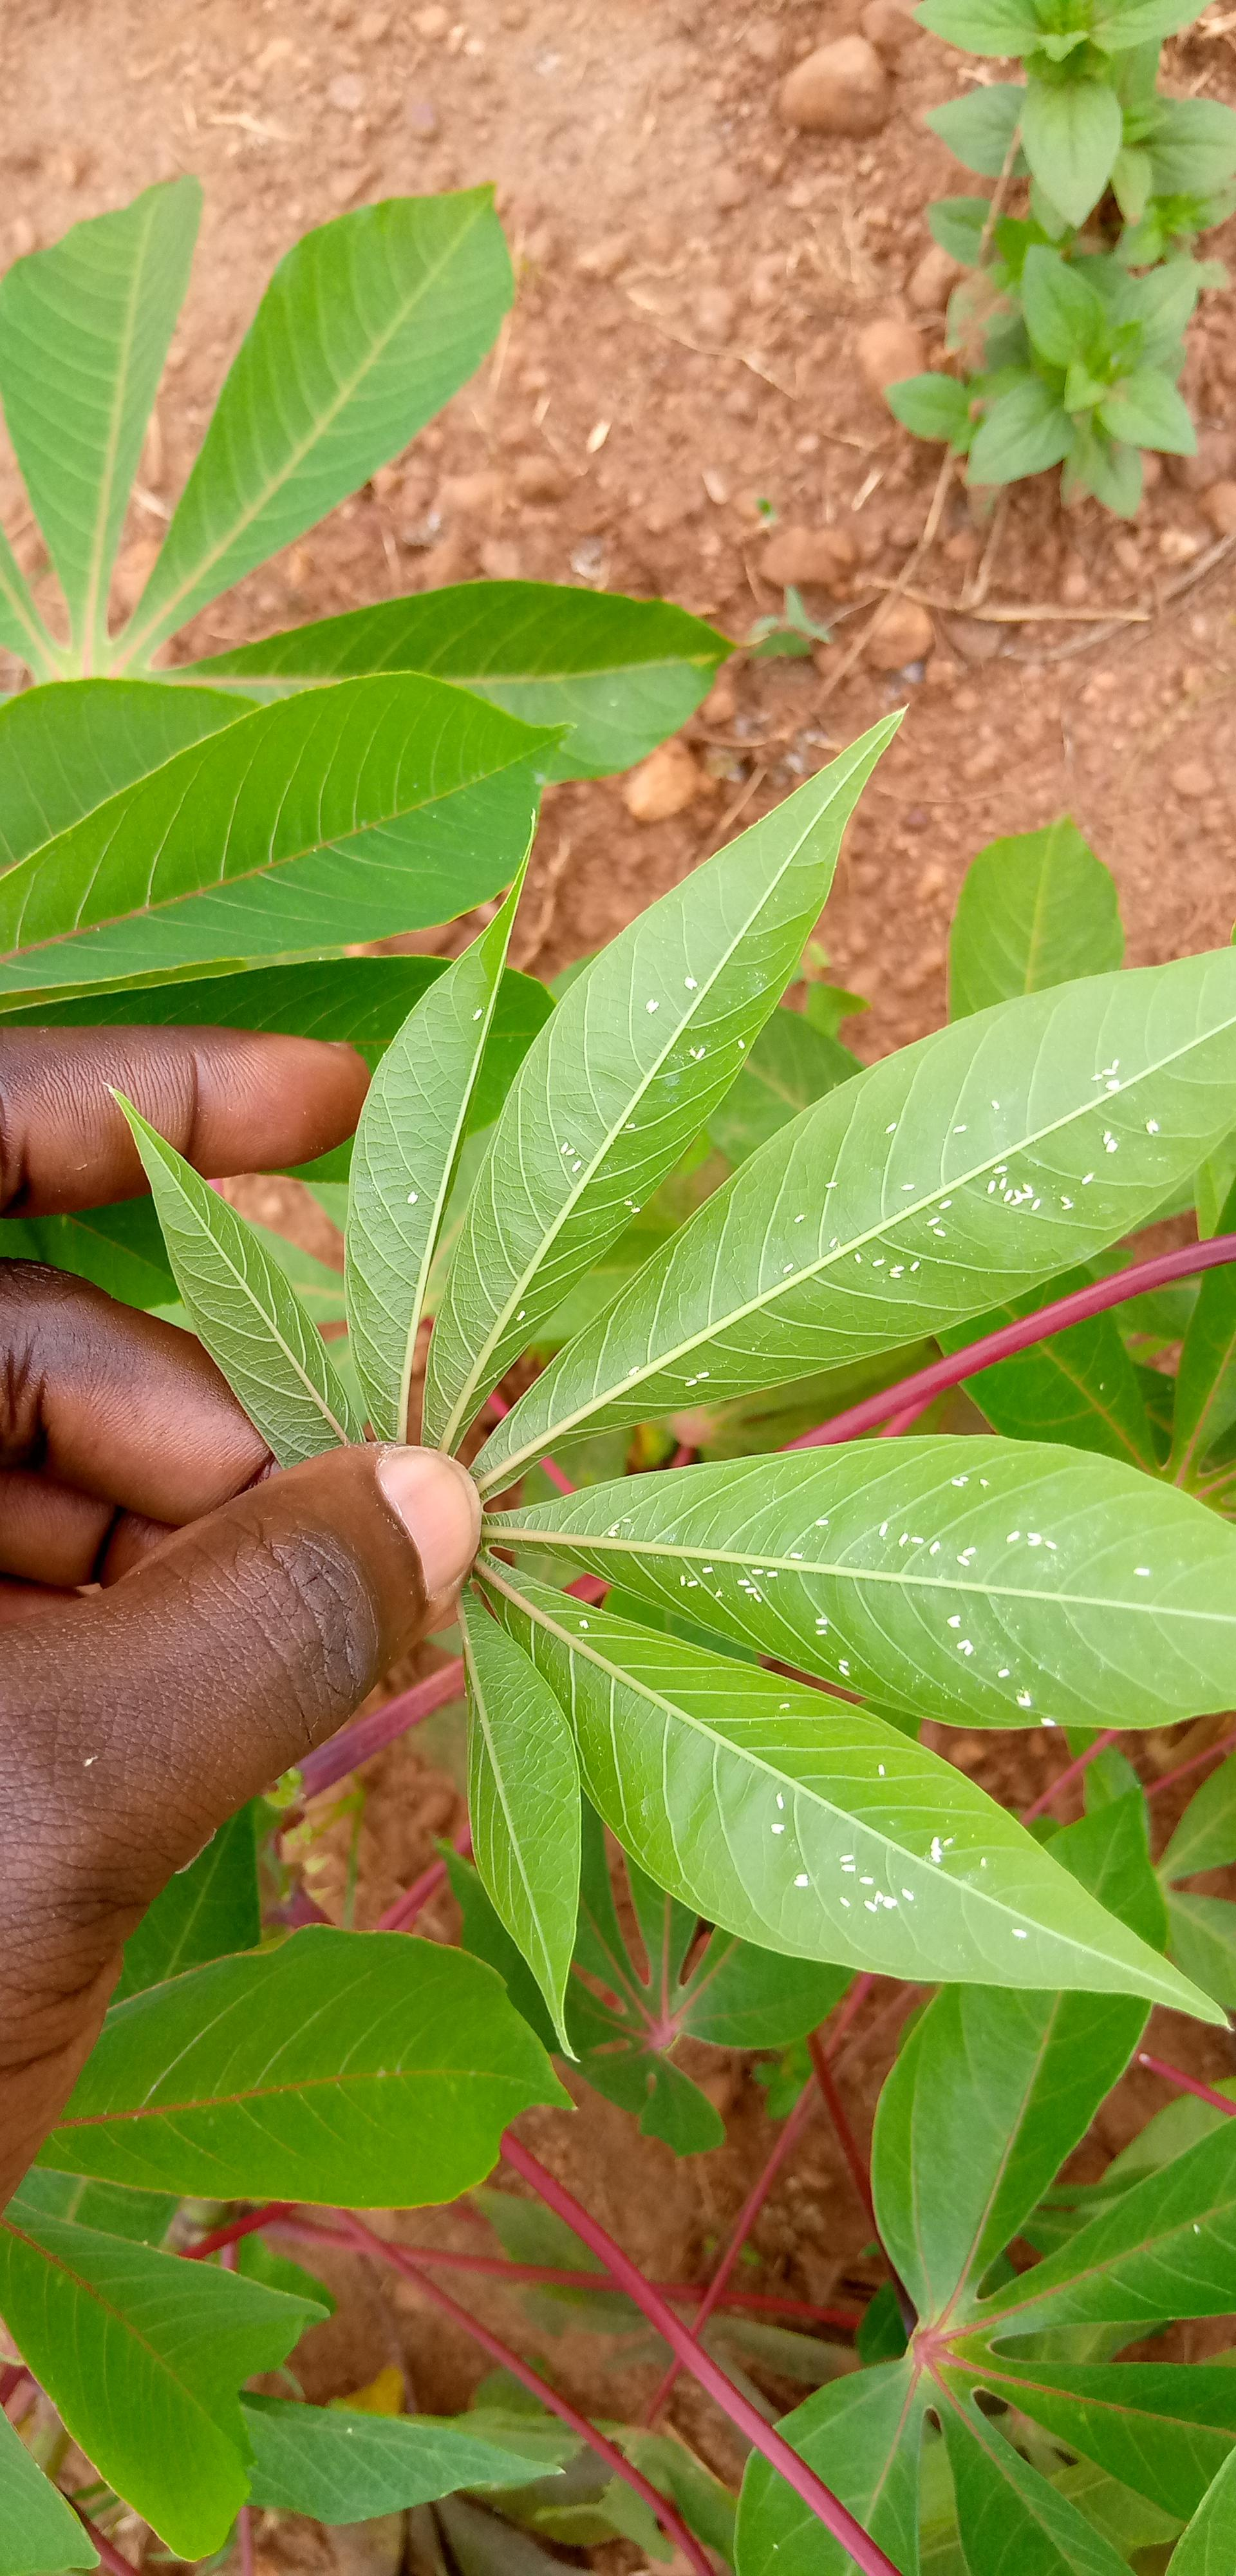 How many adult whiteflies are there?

122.